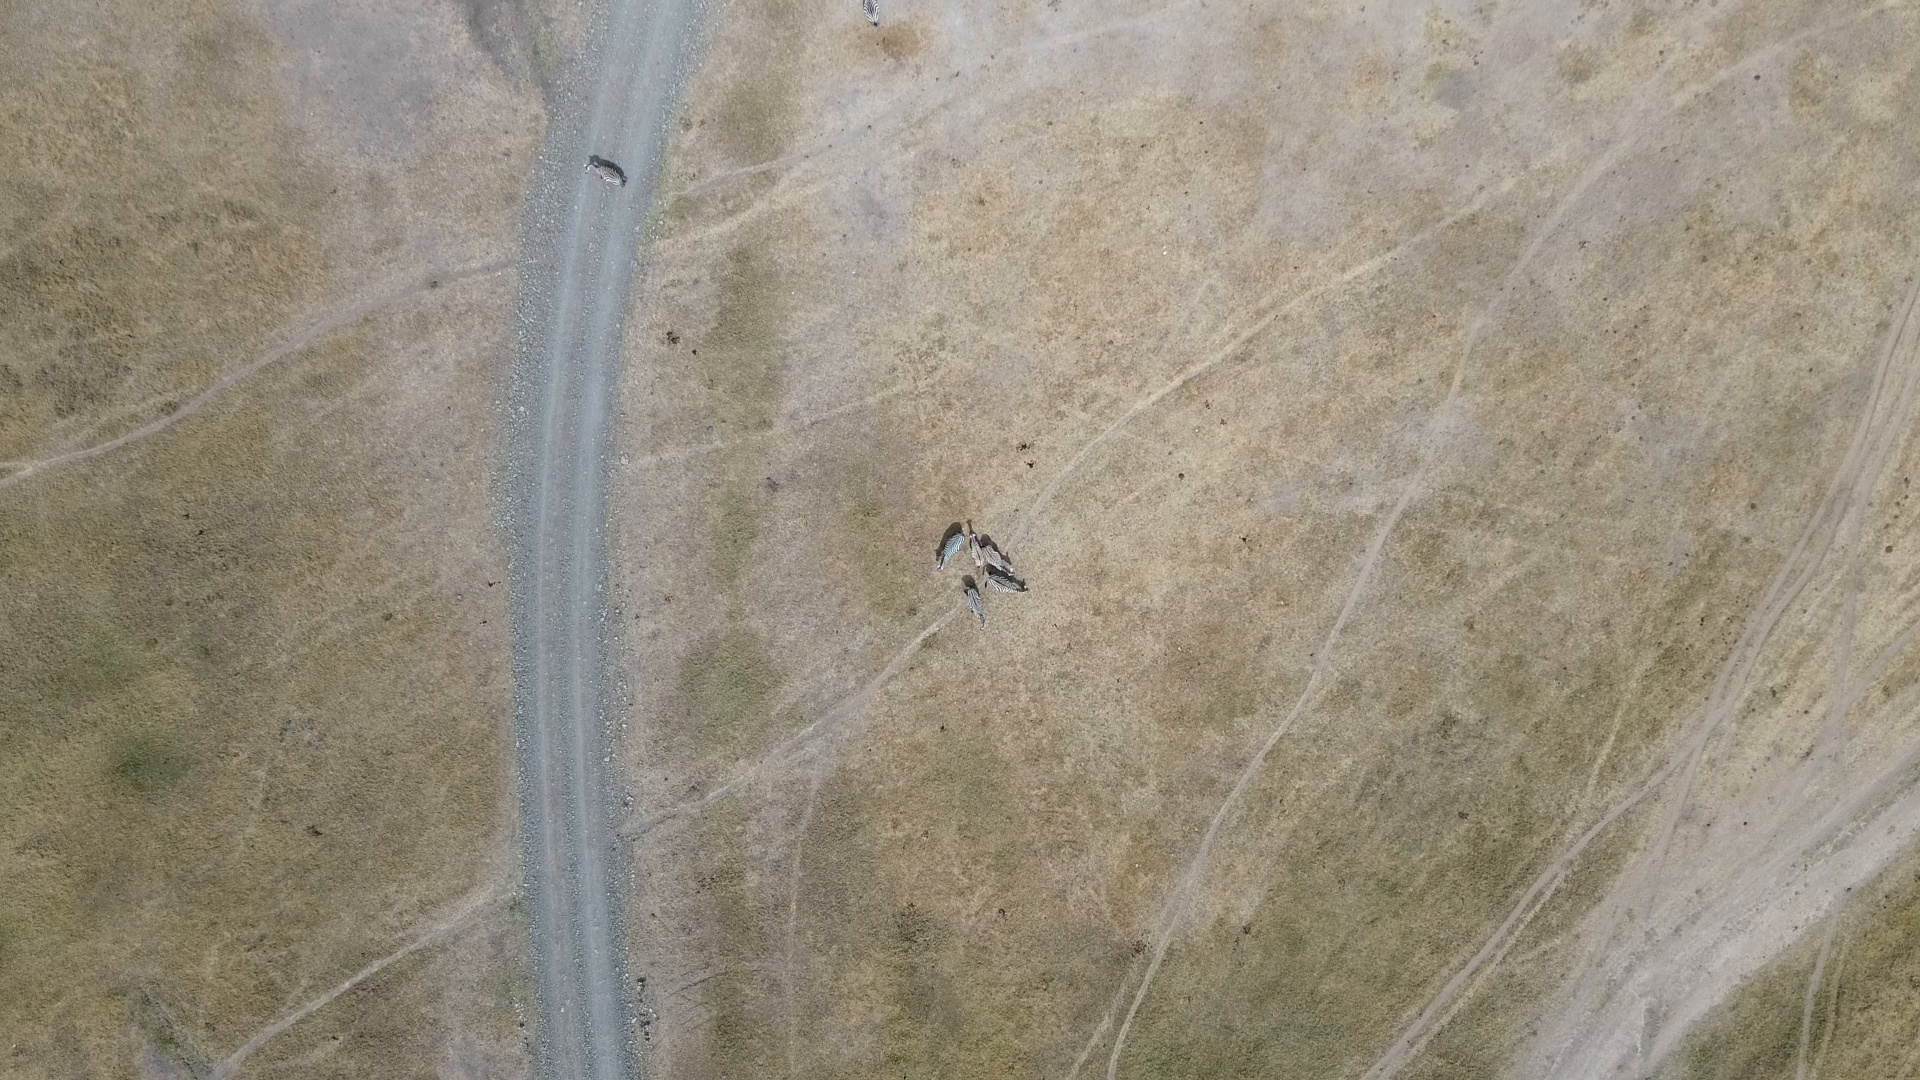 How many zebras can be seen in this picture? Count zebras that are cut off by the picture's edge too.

6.